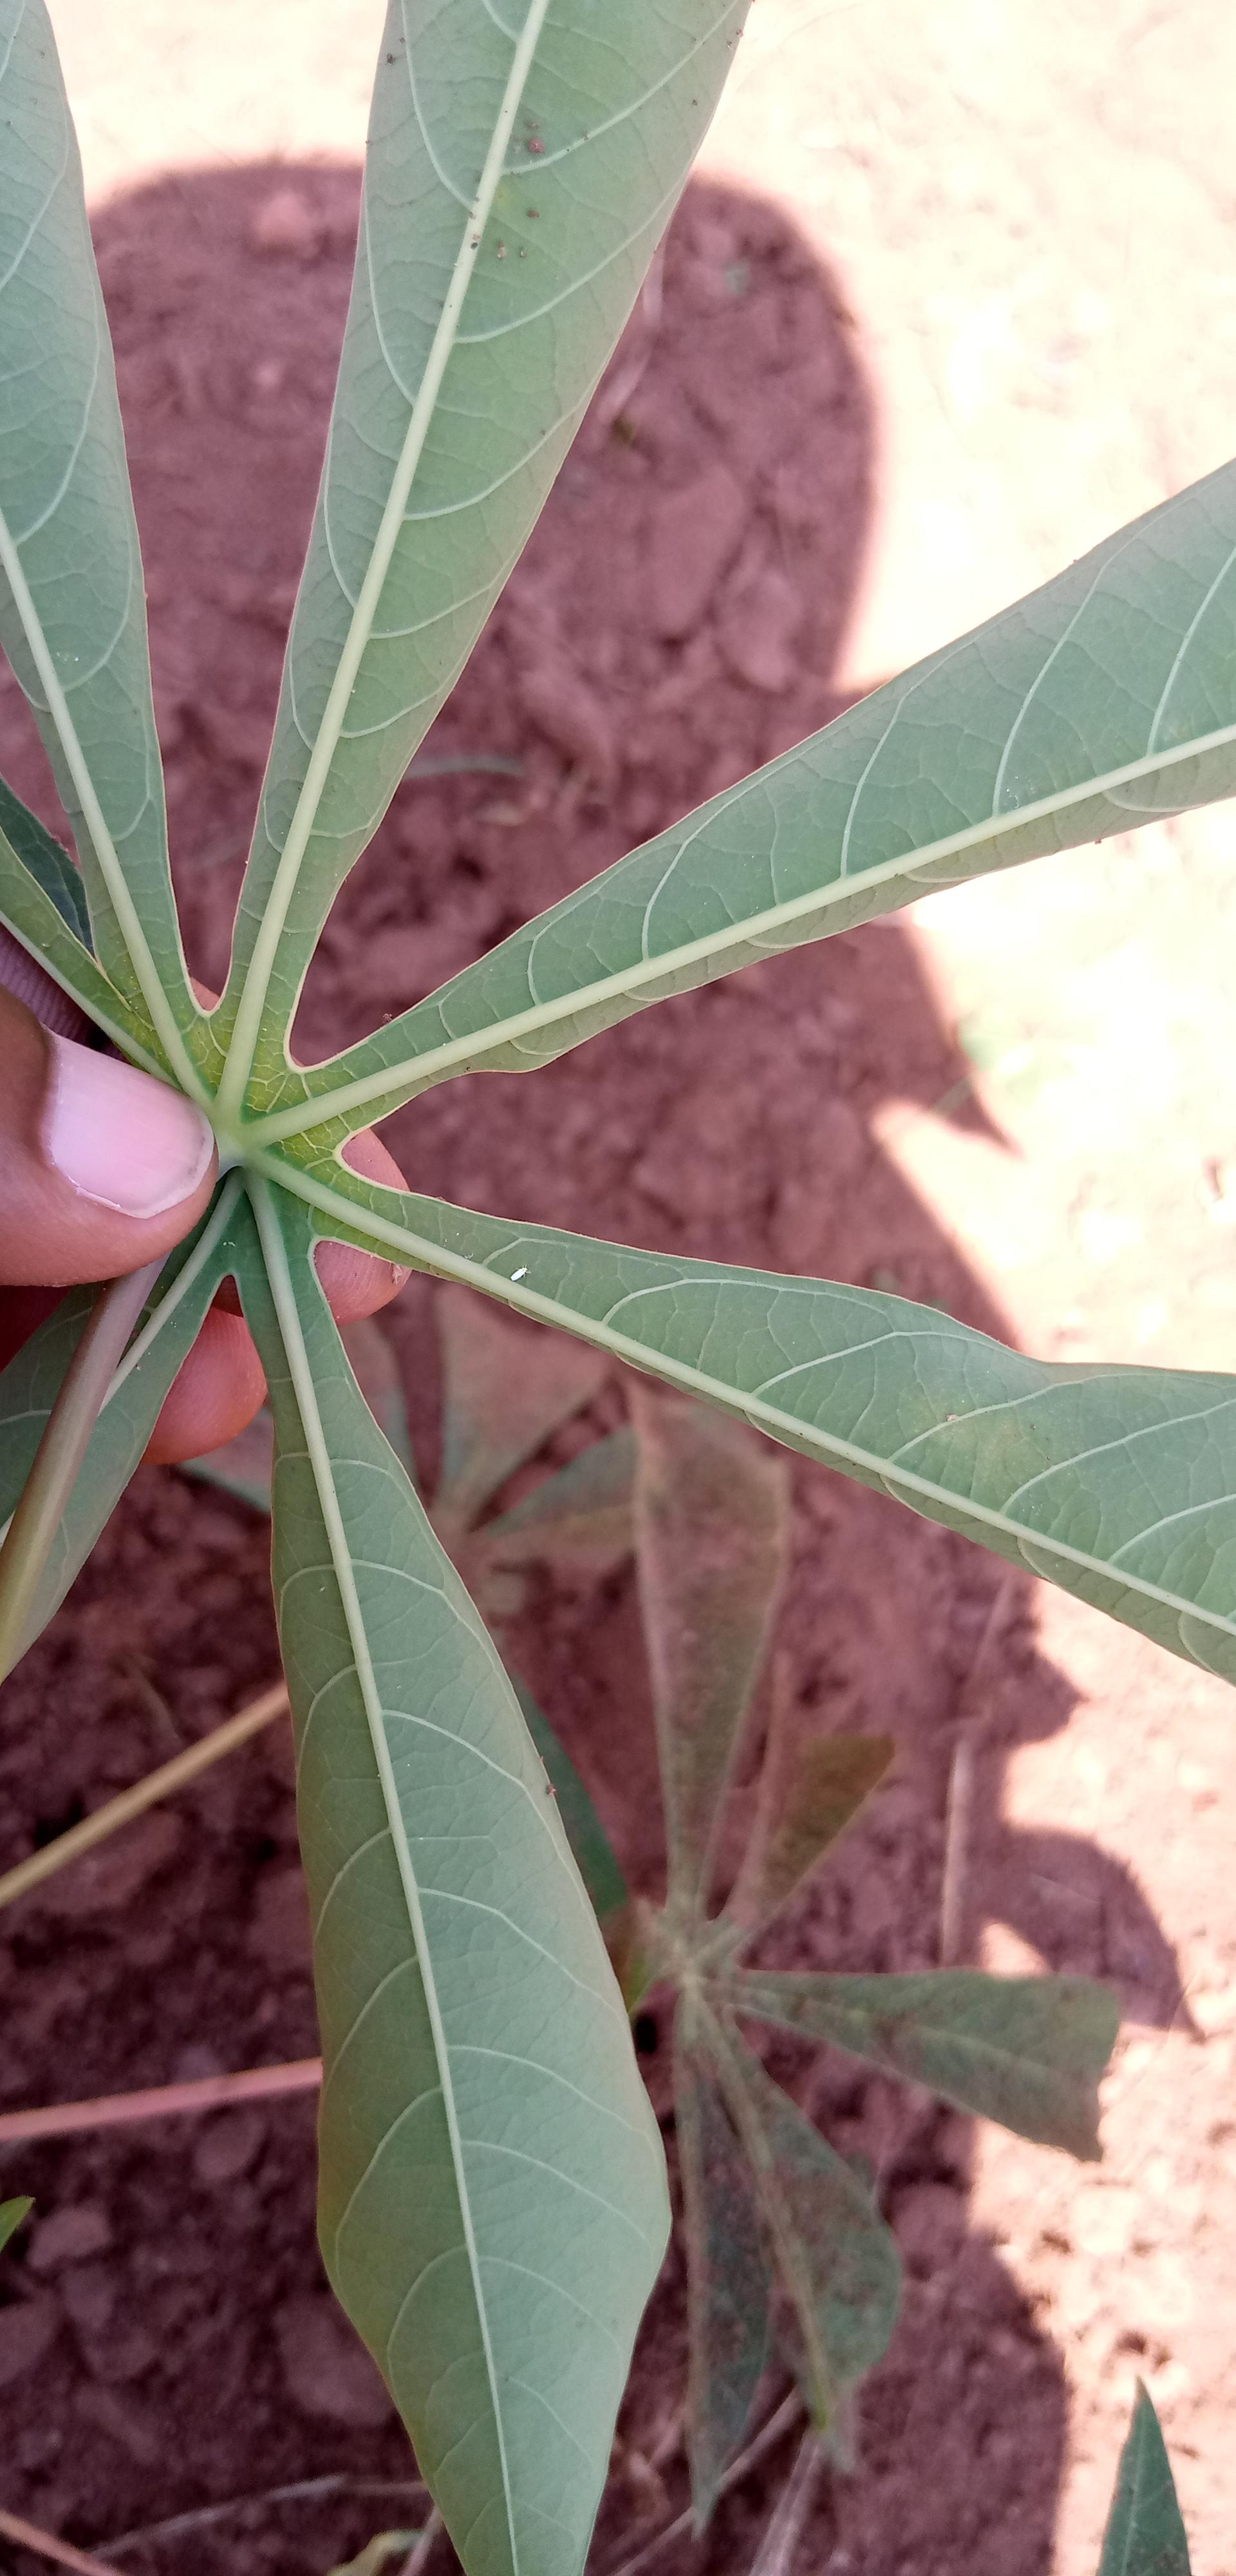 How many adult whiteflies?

1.